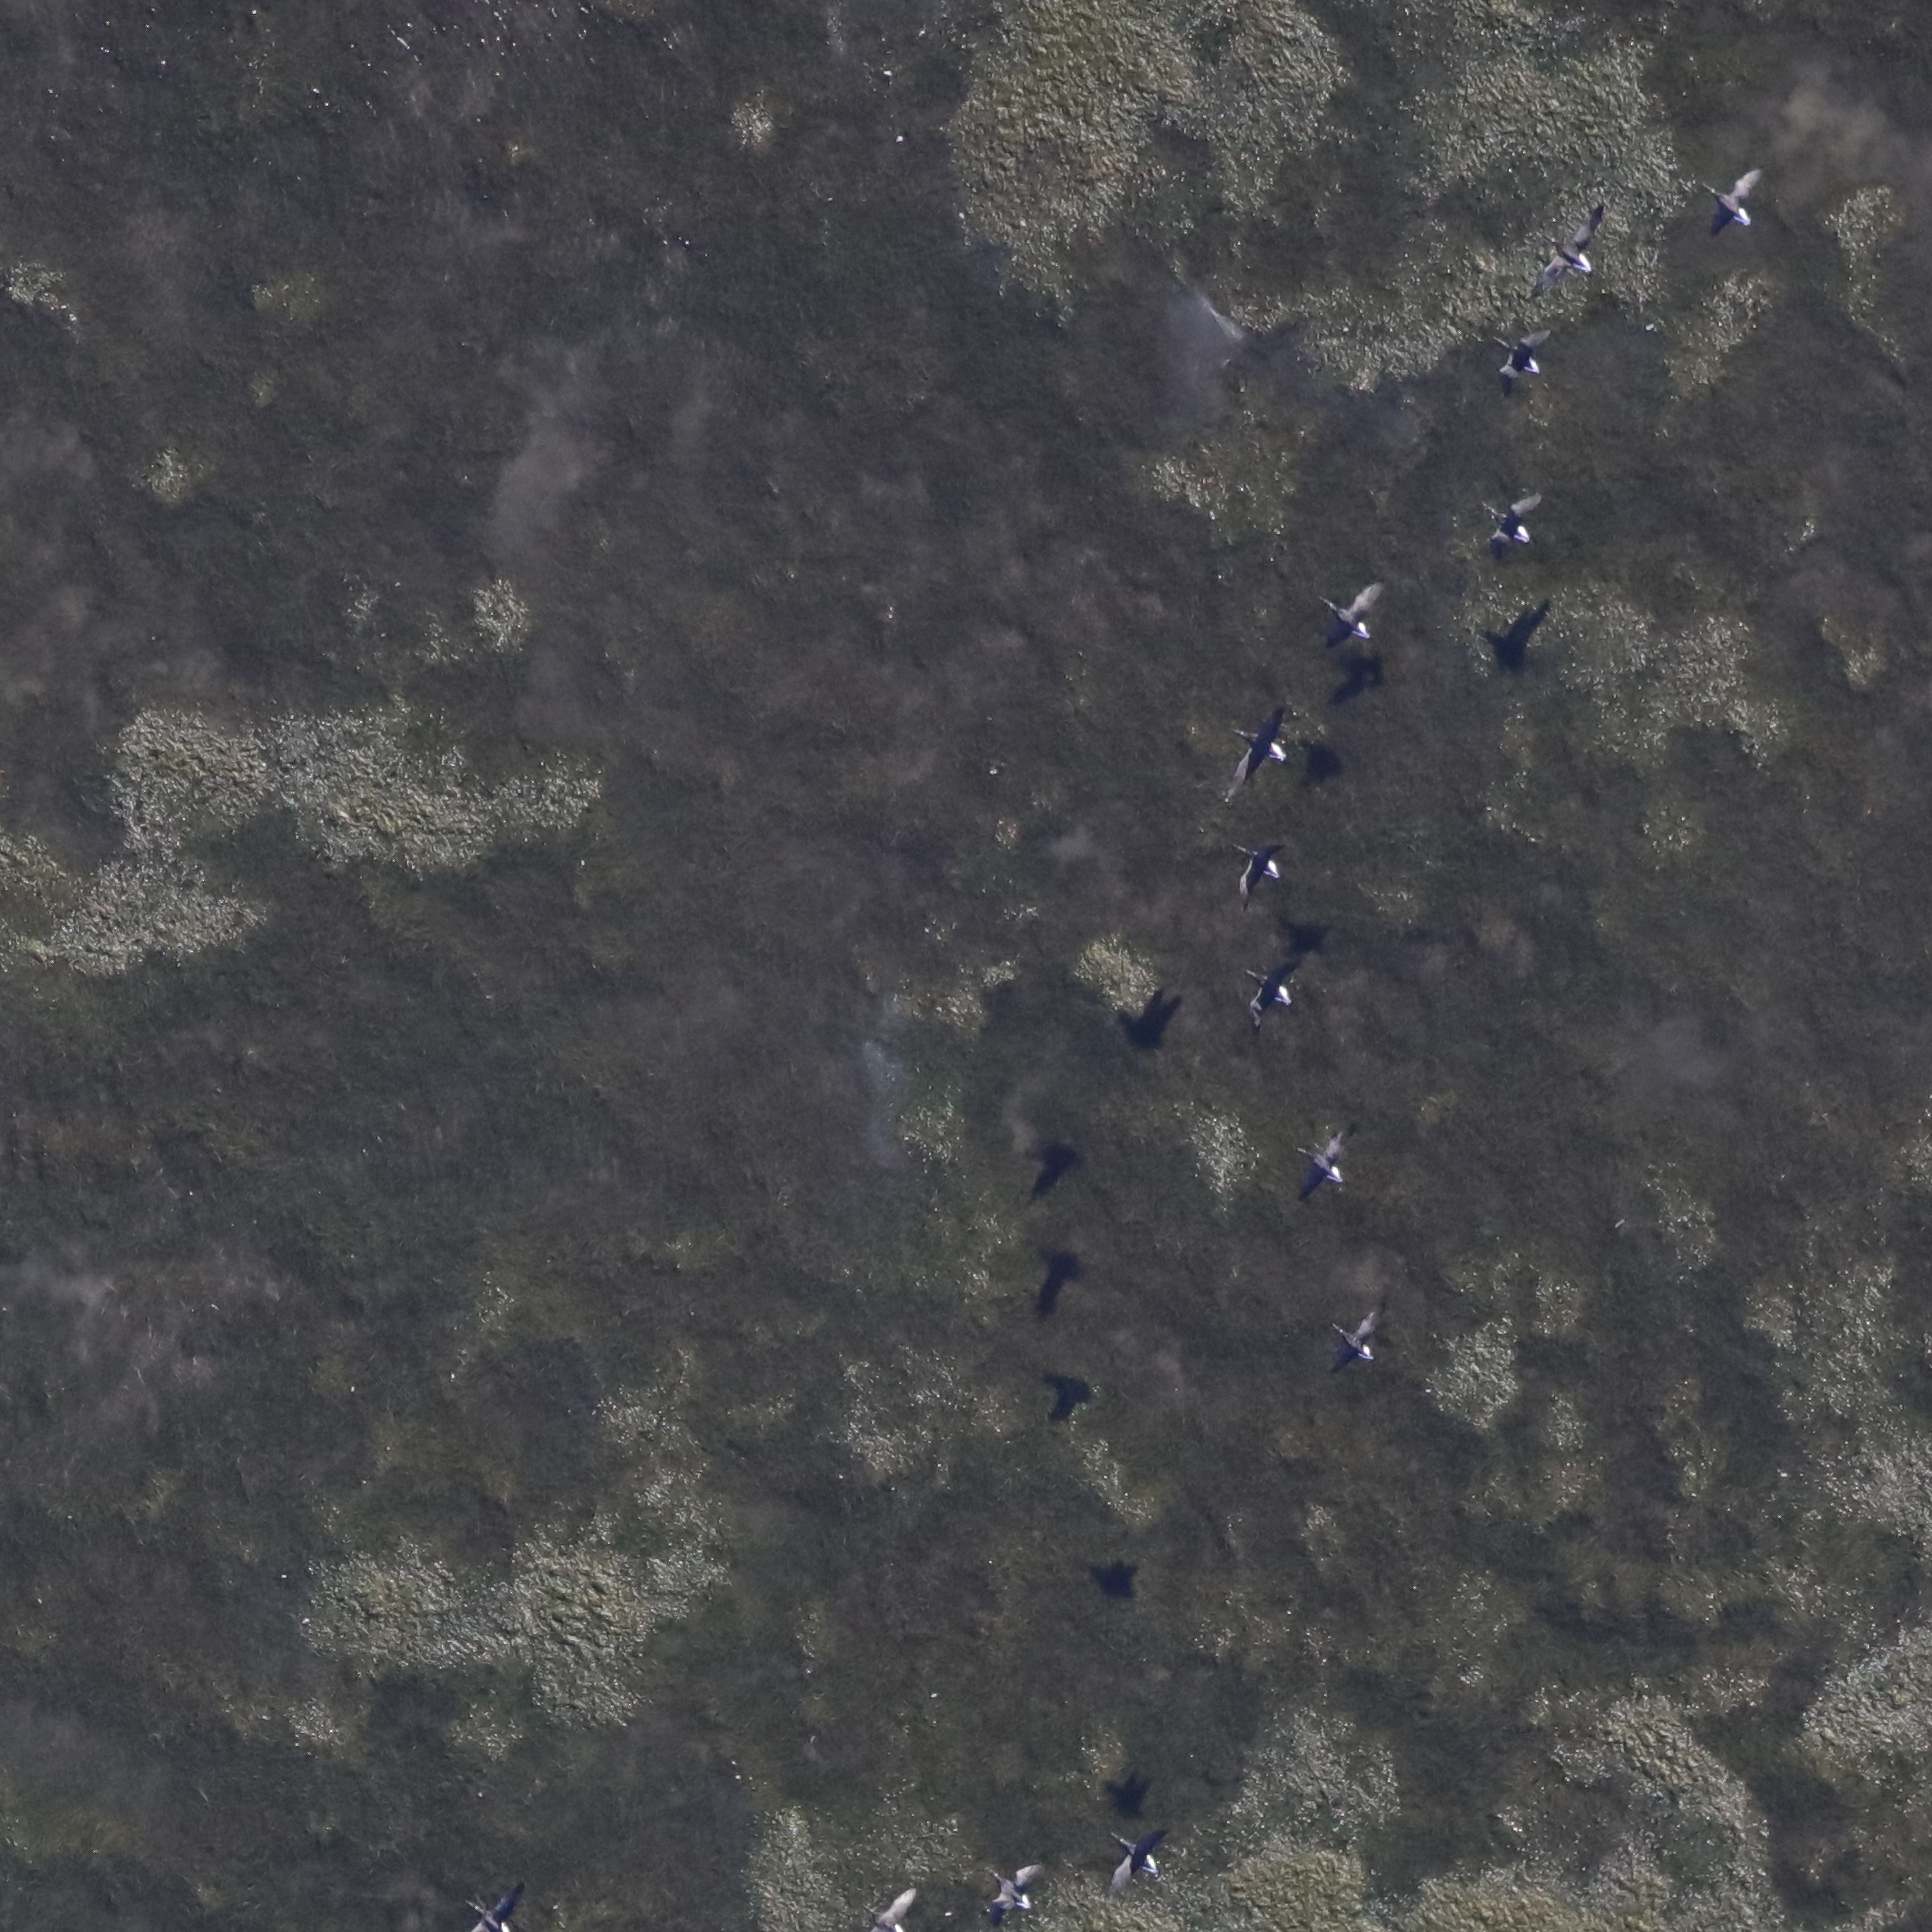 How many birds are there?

13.